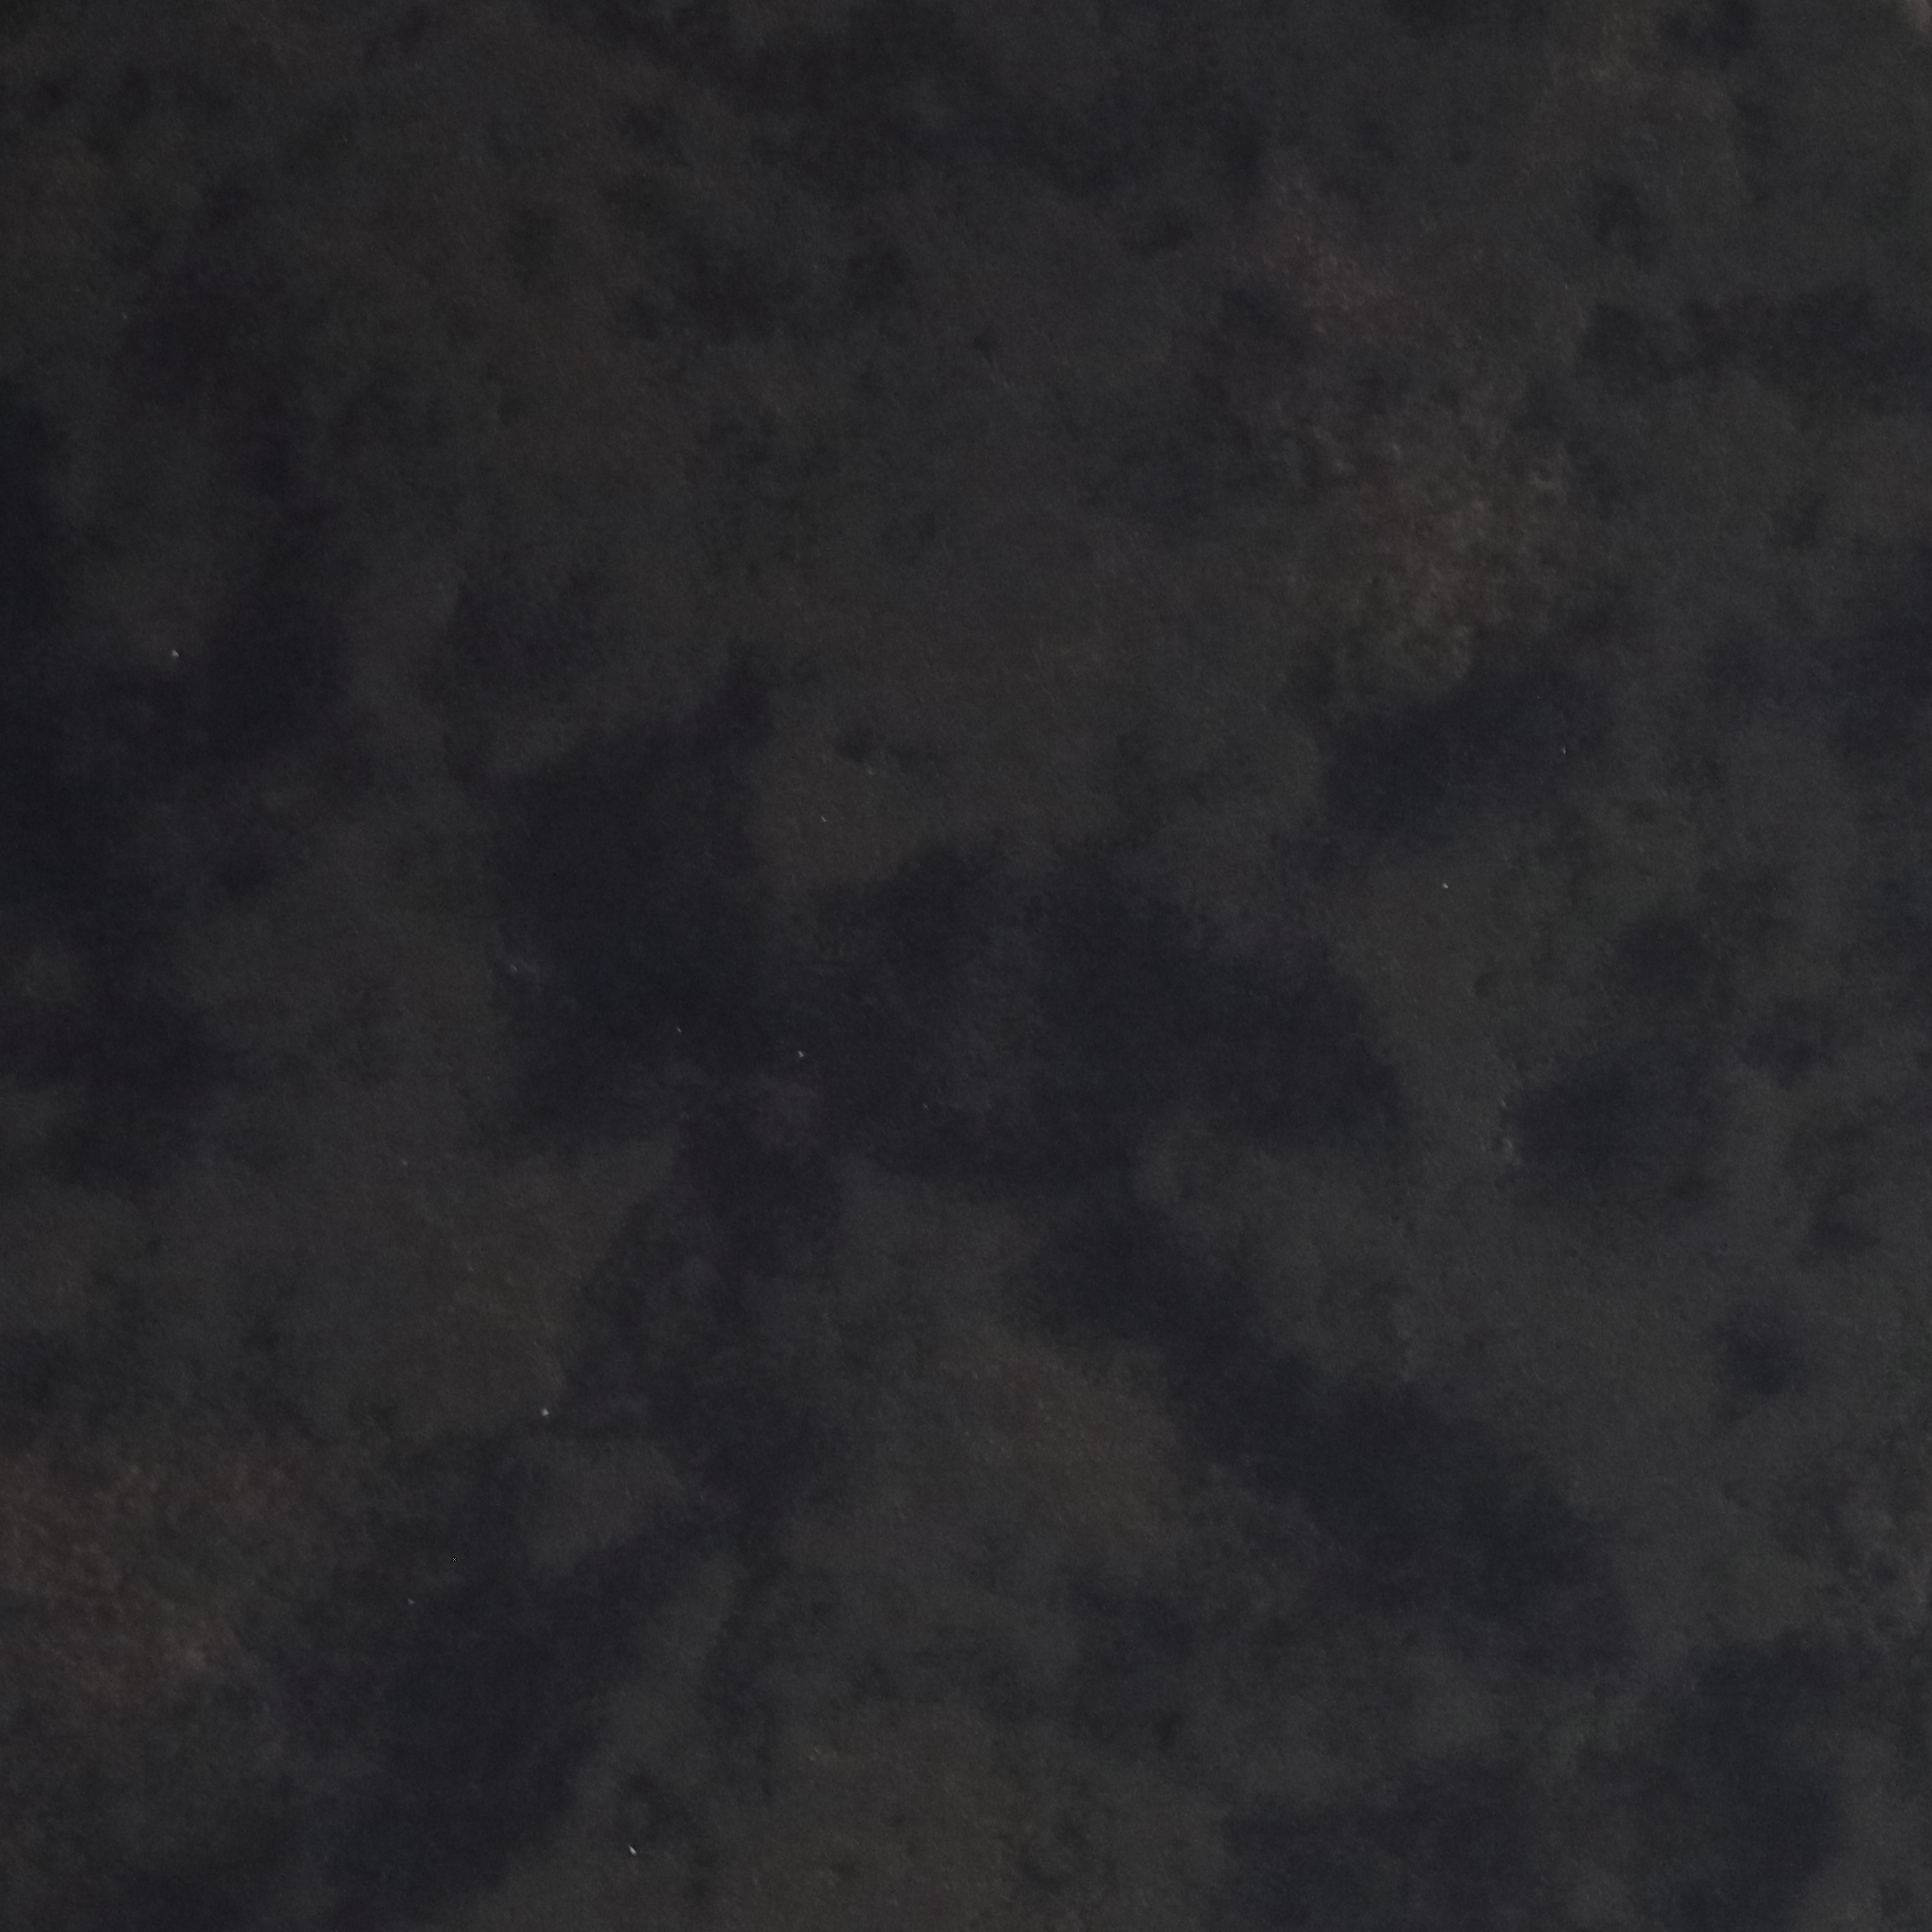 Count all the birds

0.